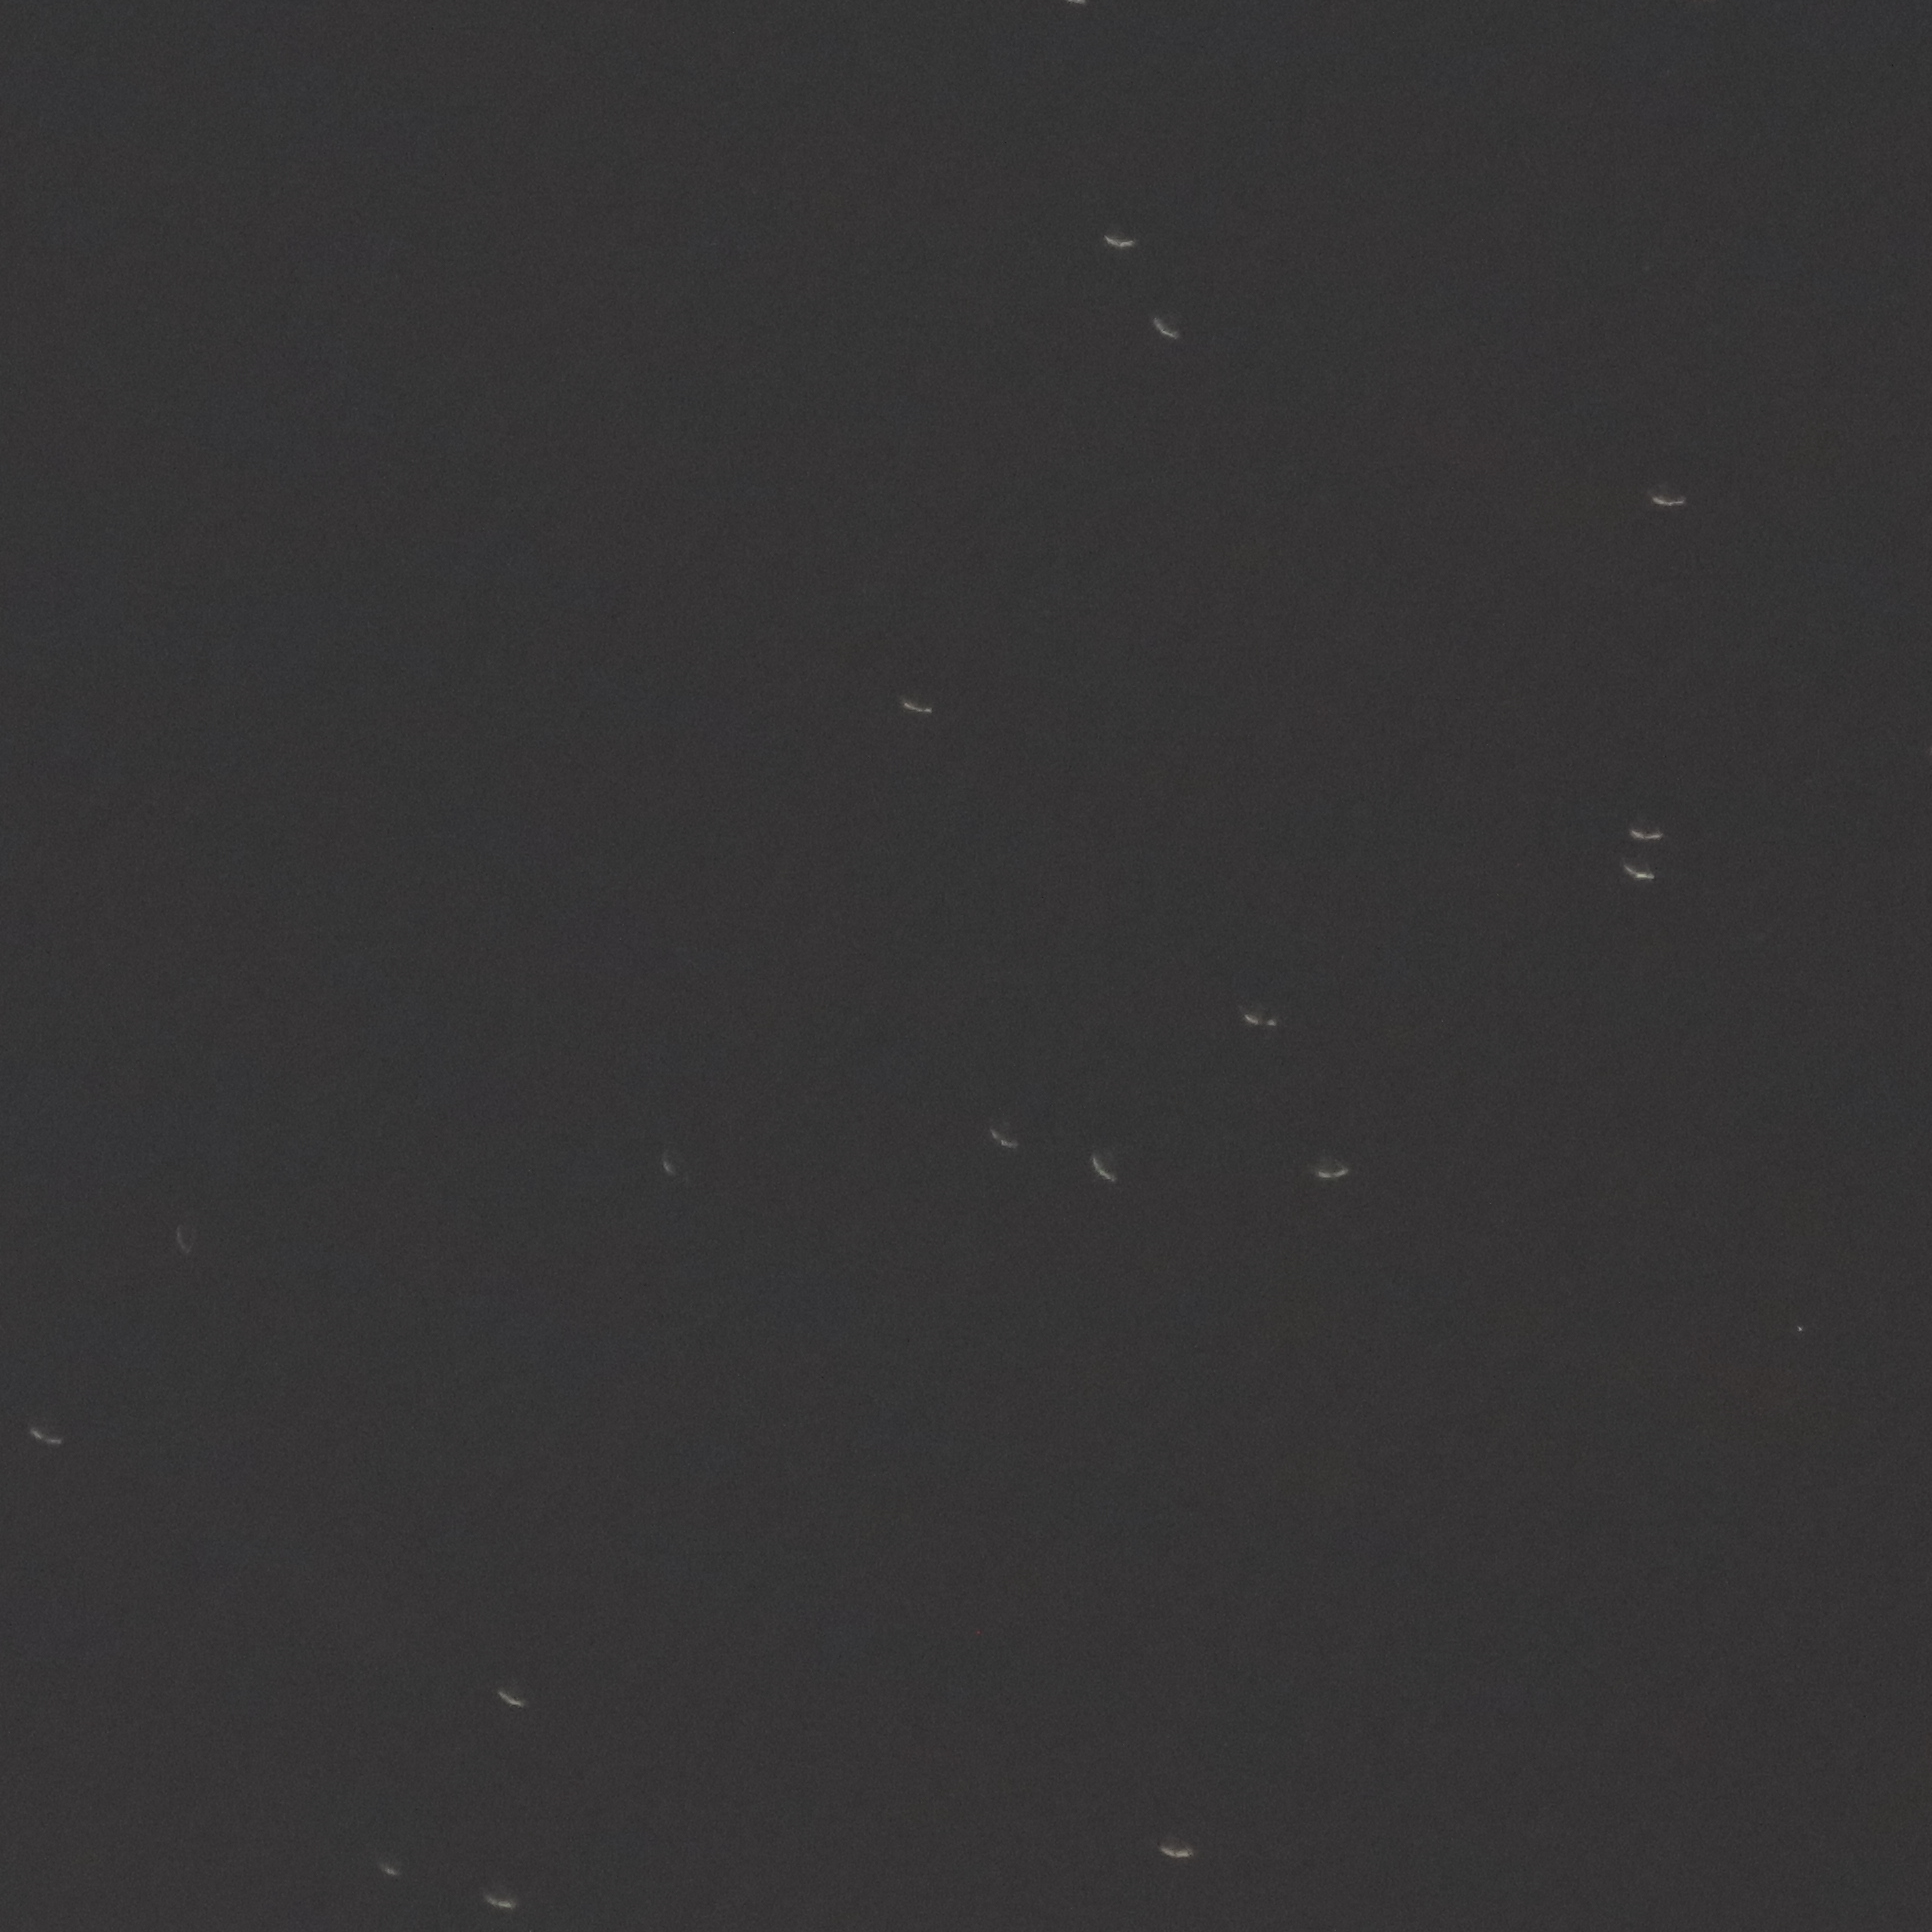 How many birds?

17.